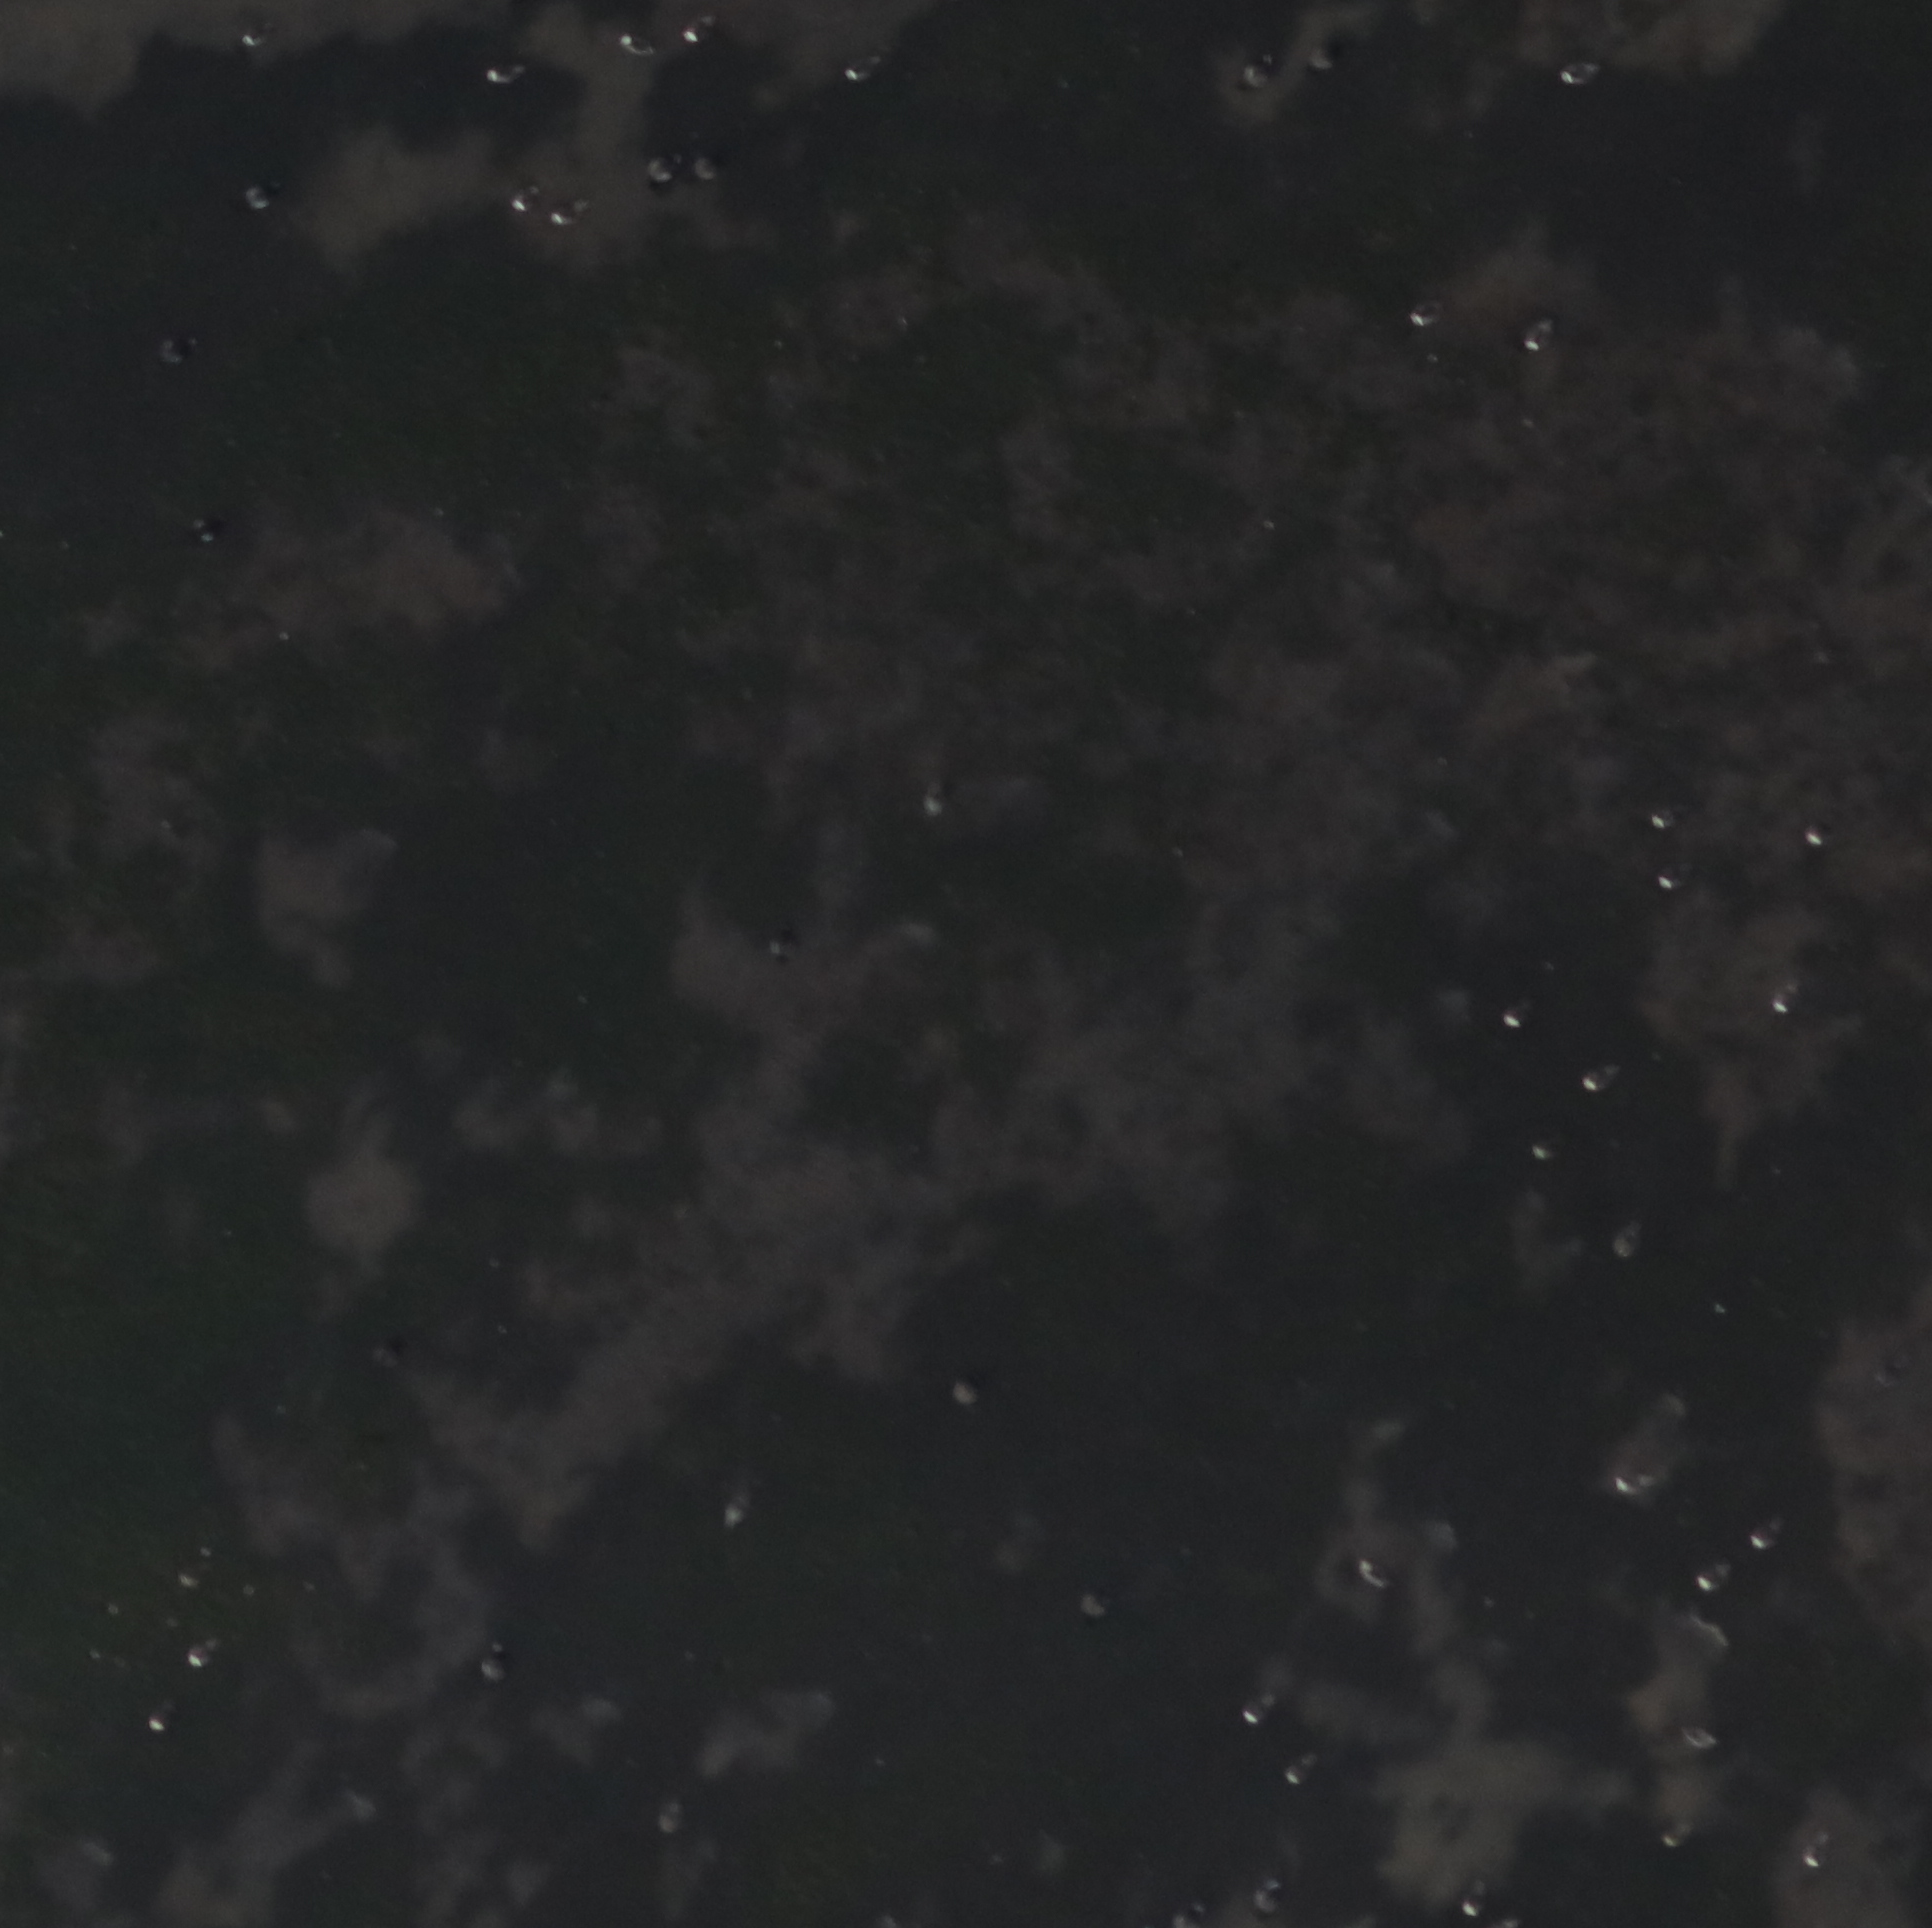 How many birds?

45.